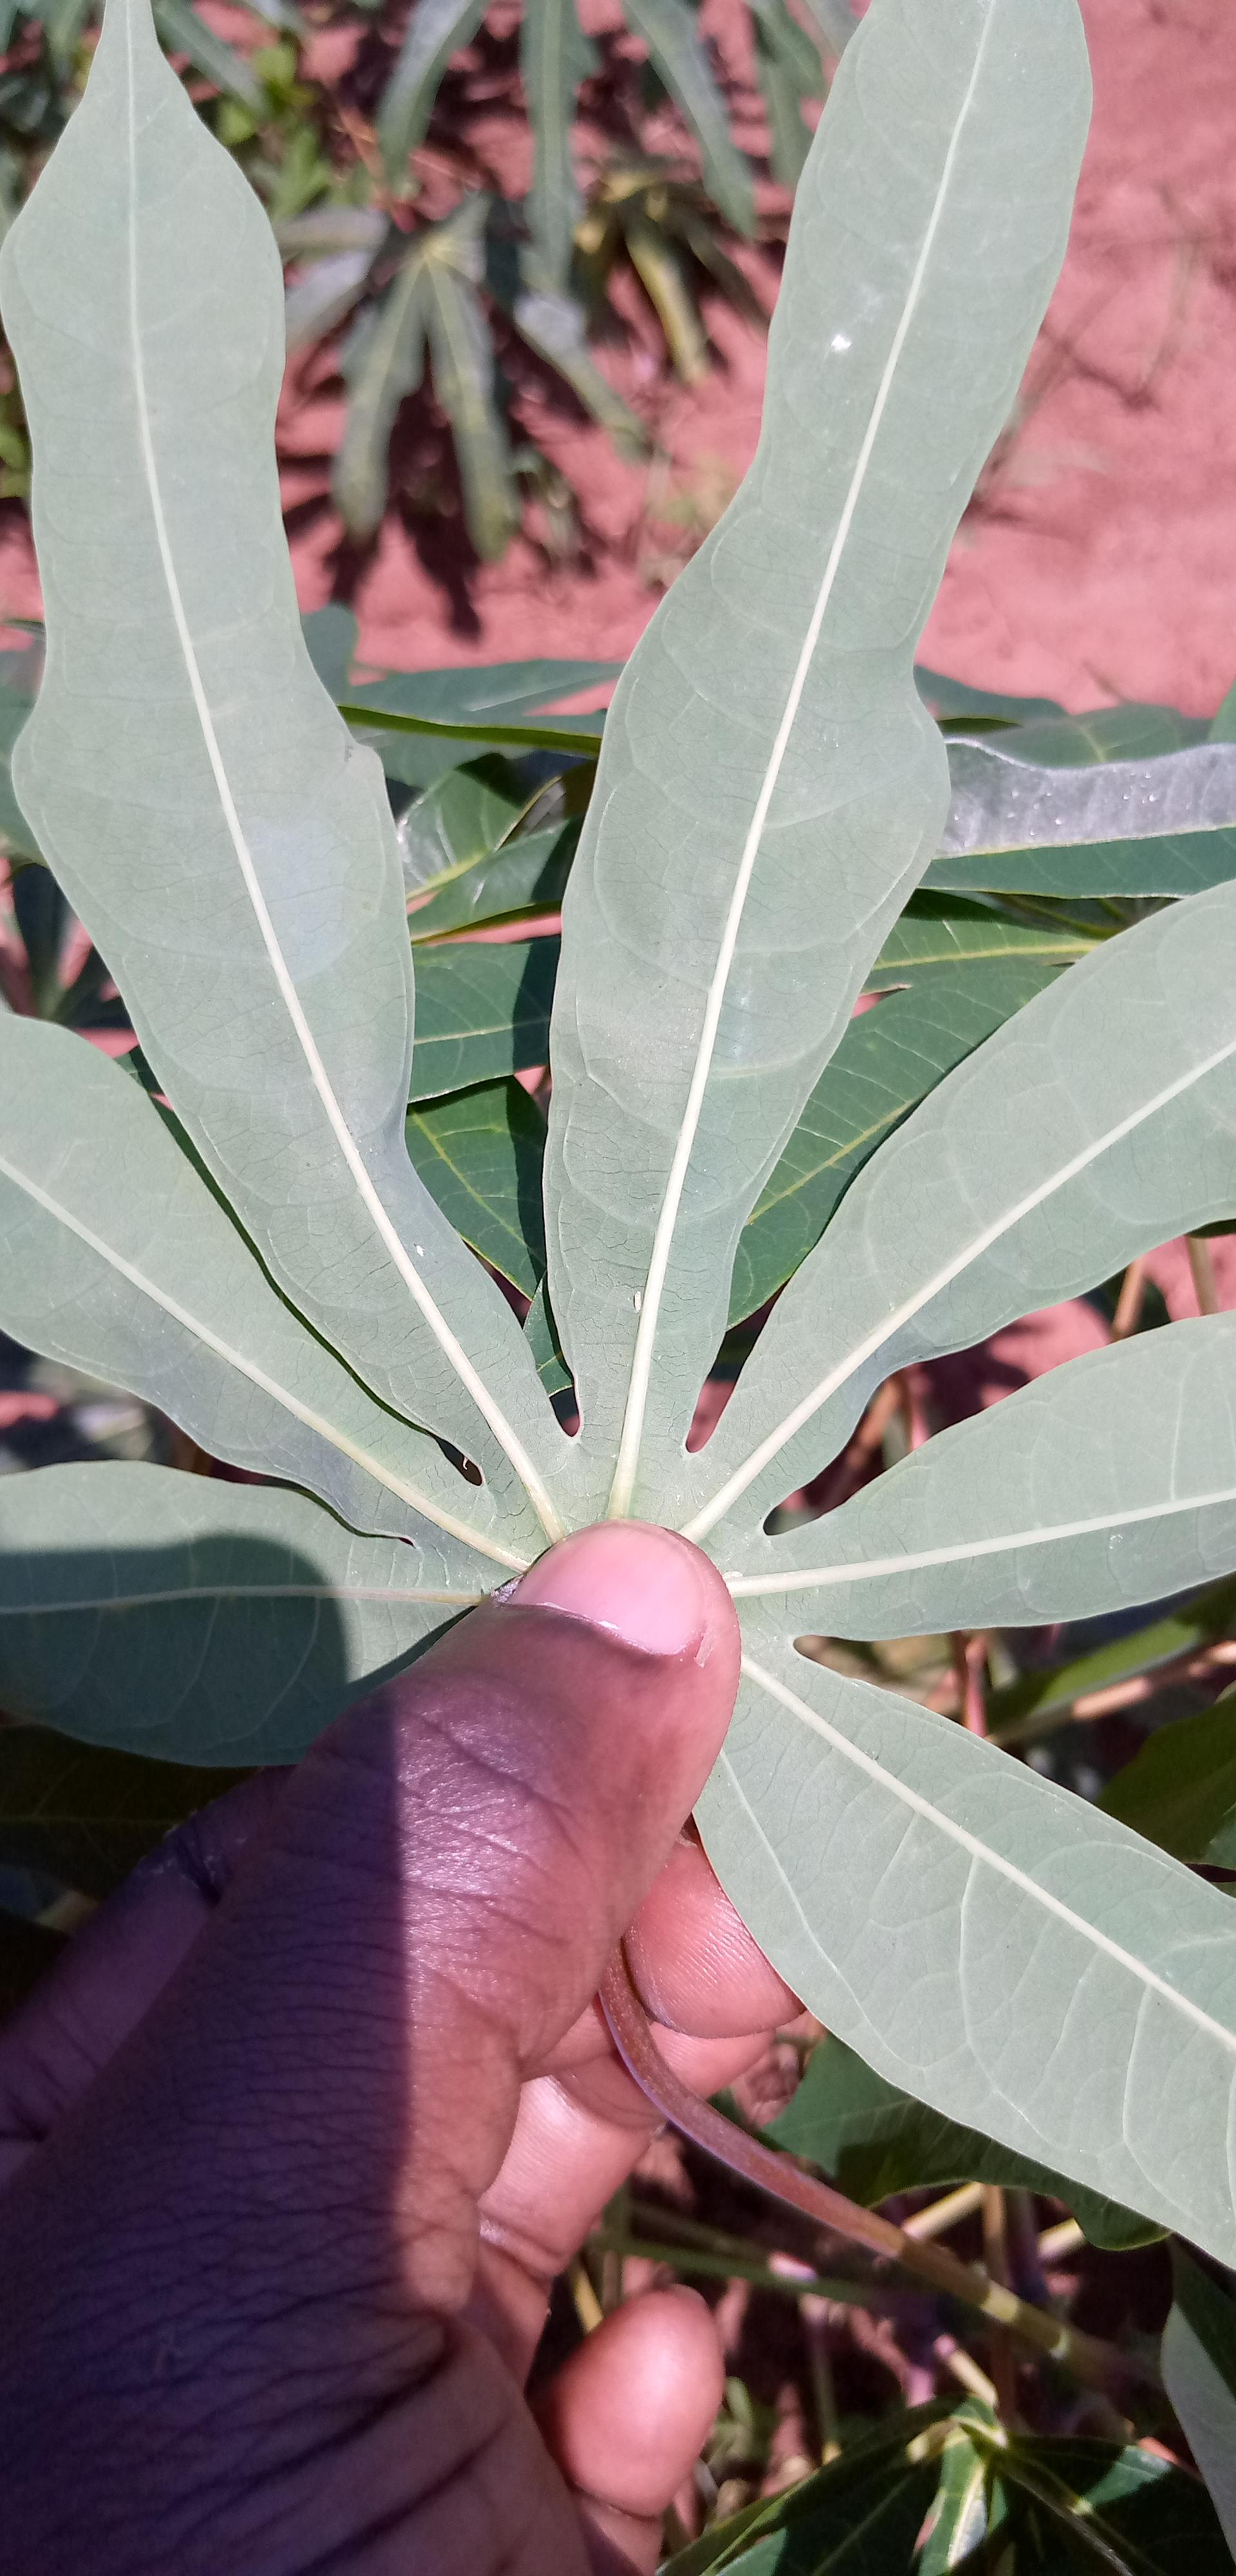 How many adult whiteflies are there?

3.